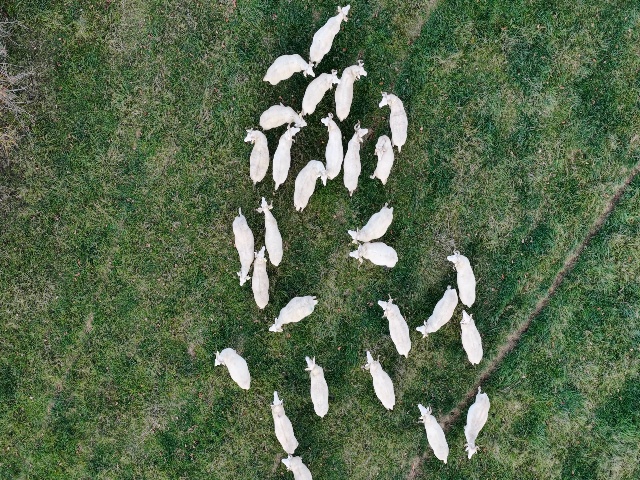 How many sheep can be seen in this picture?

29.